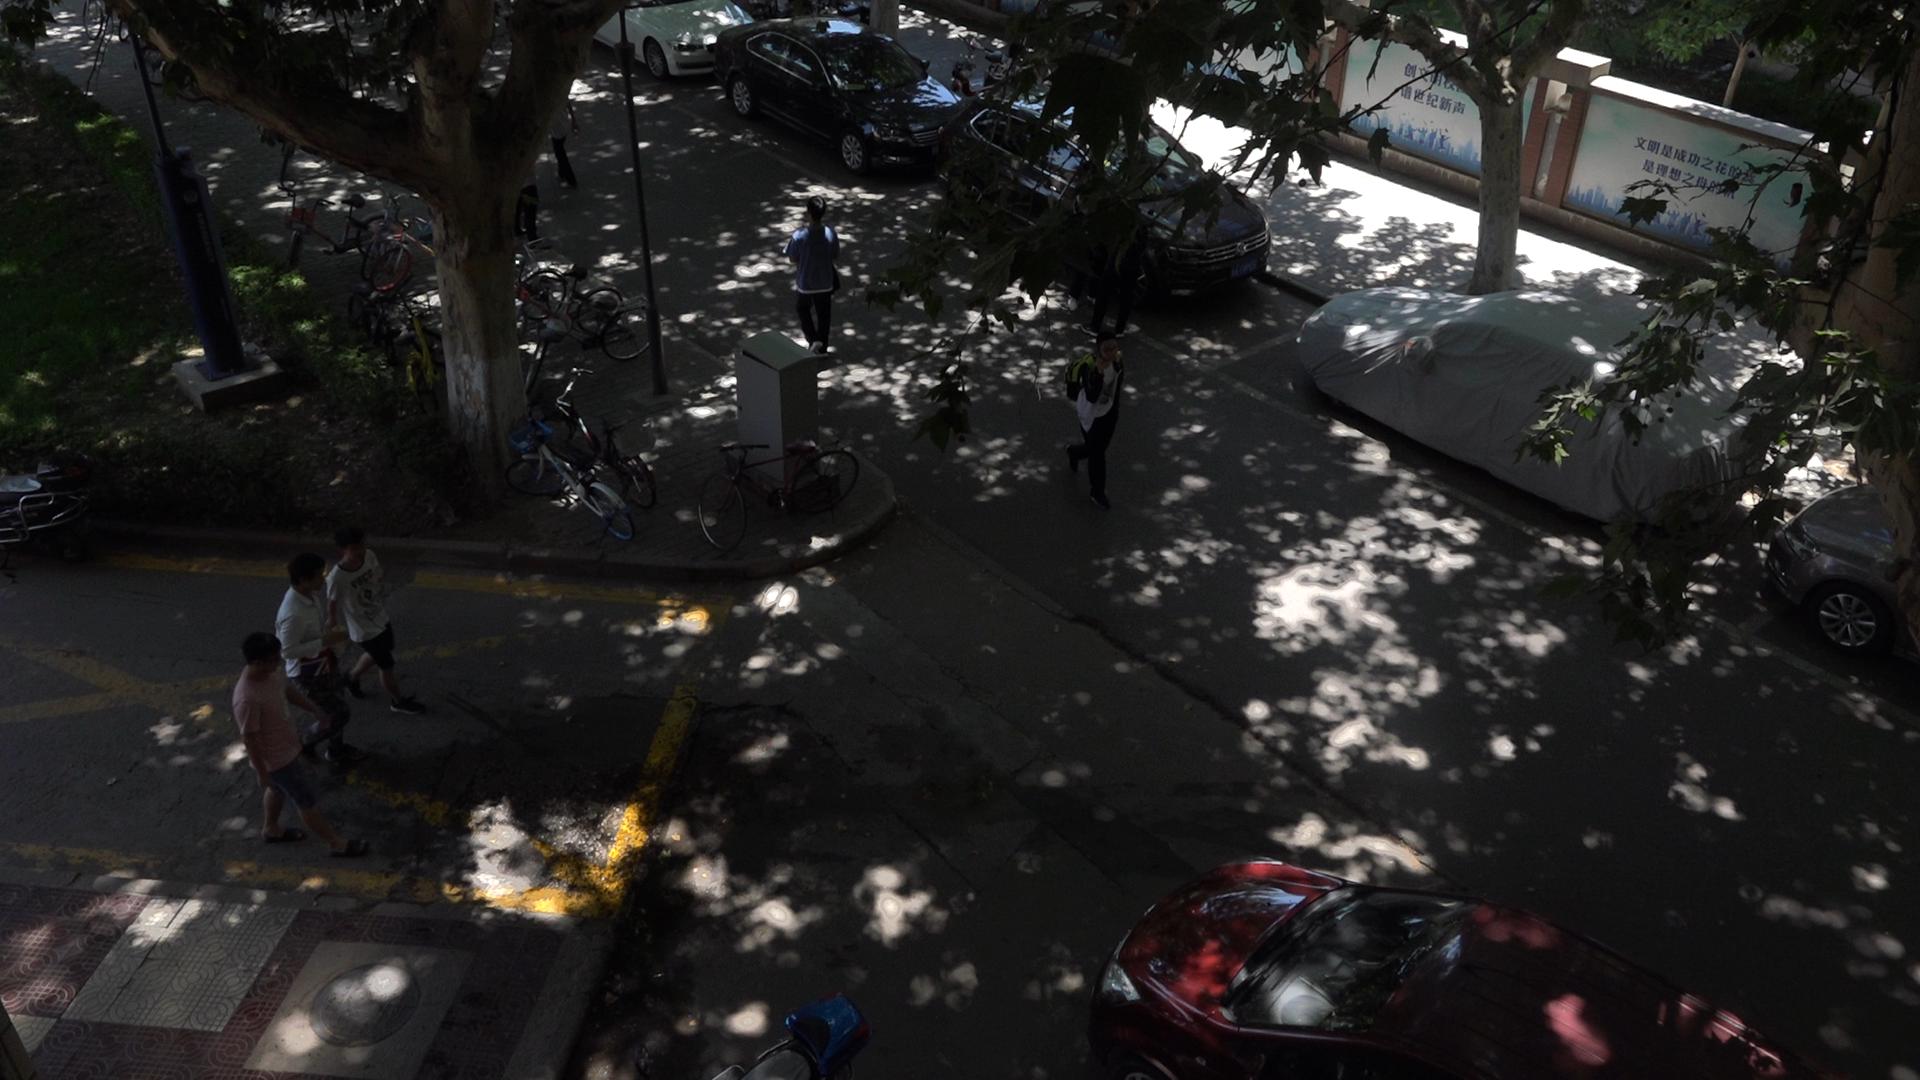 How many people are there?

5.